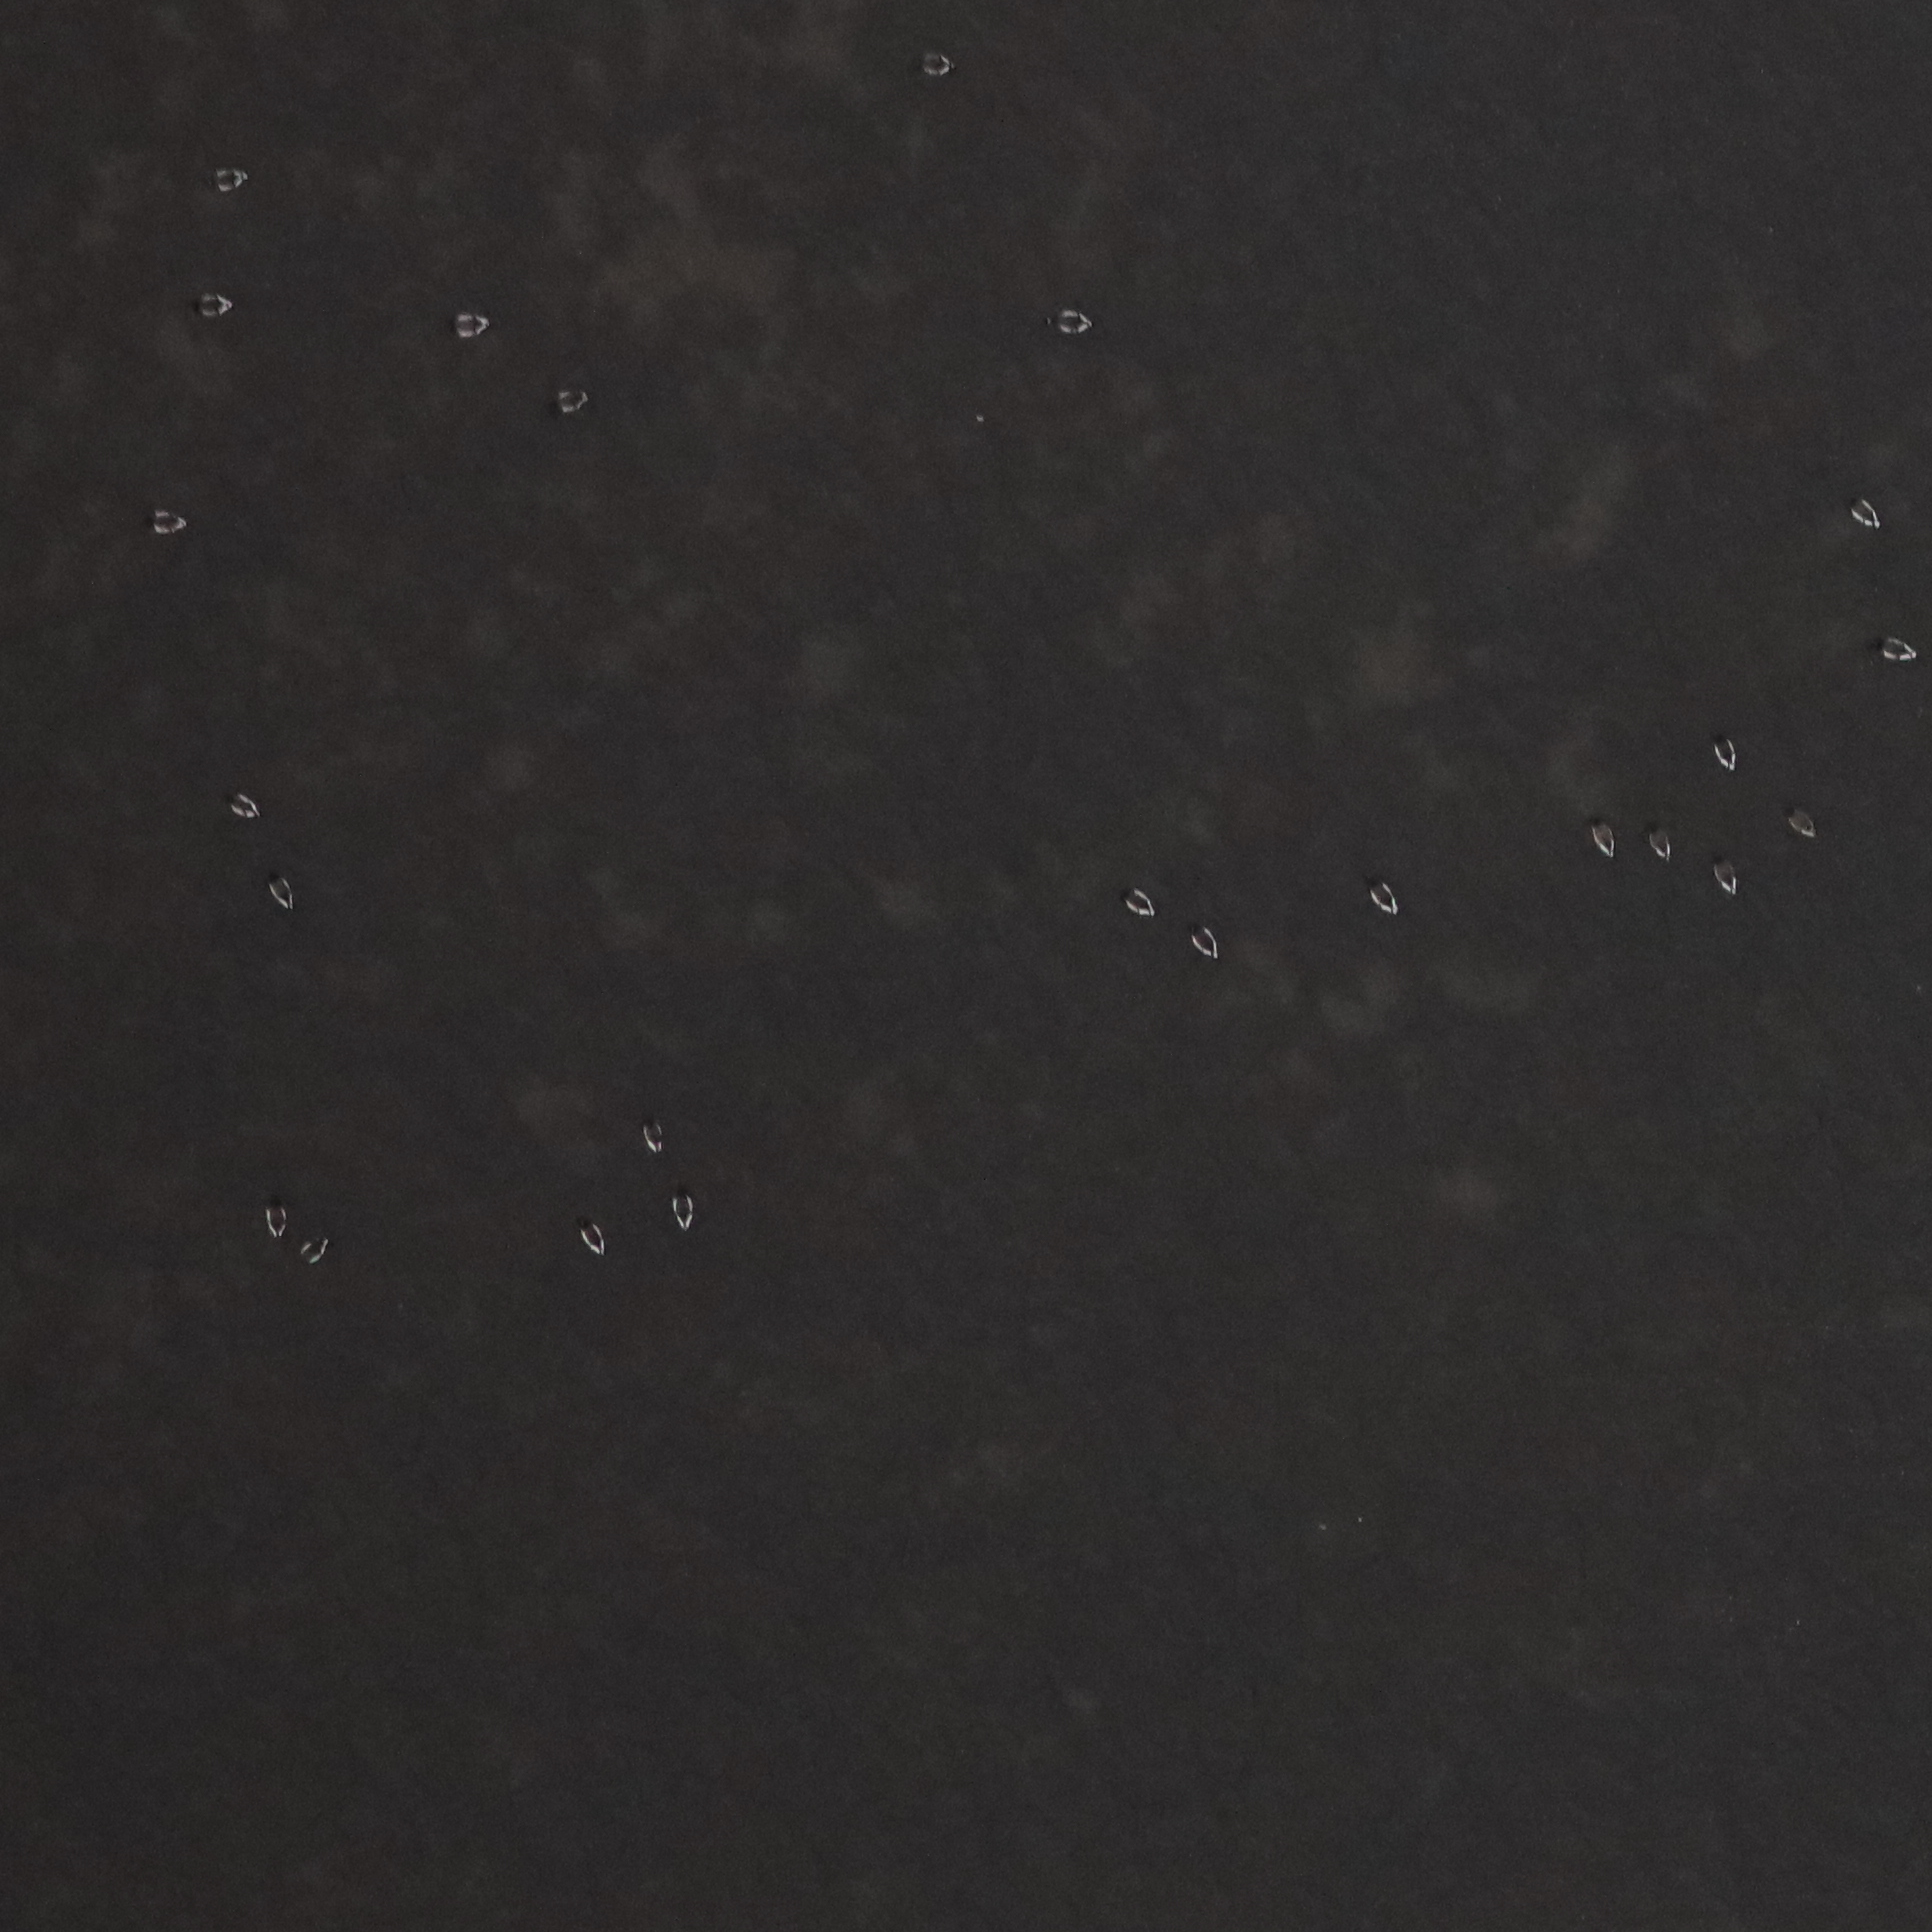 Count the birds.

24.